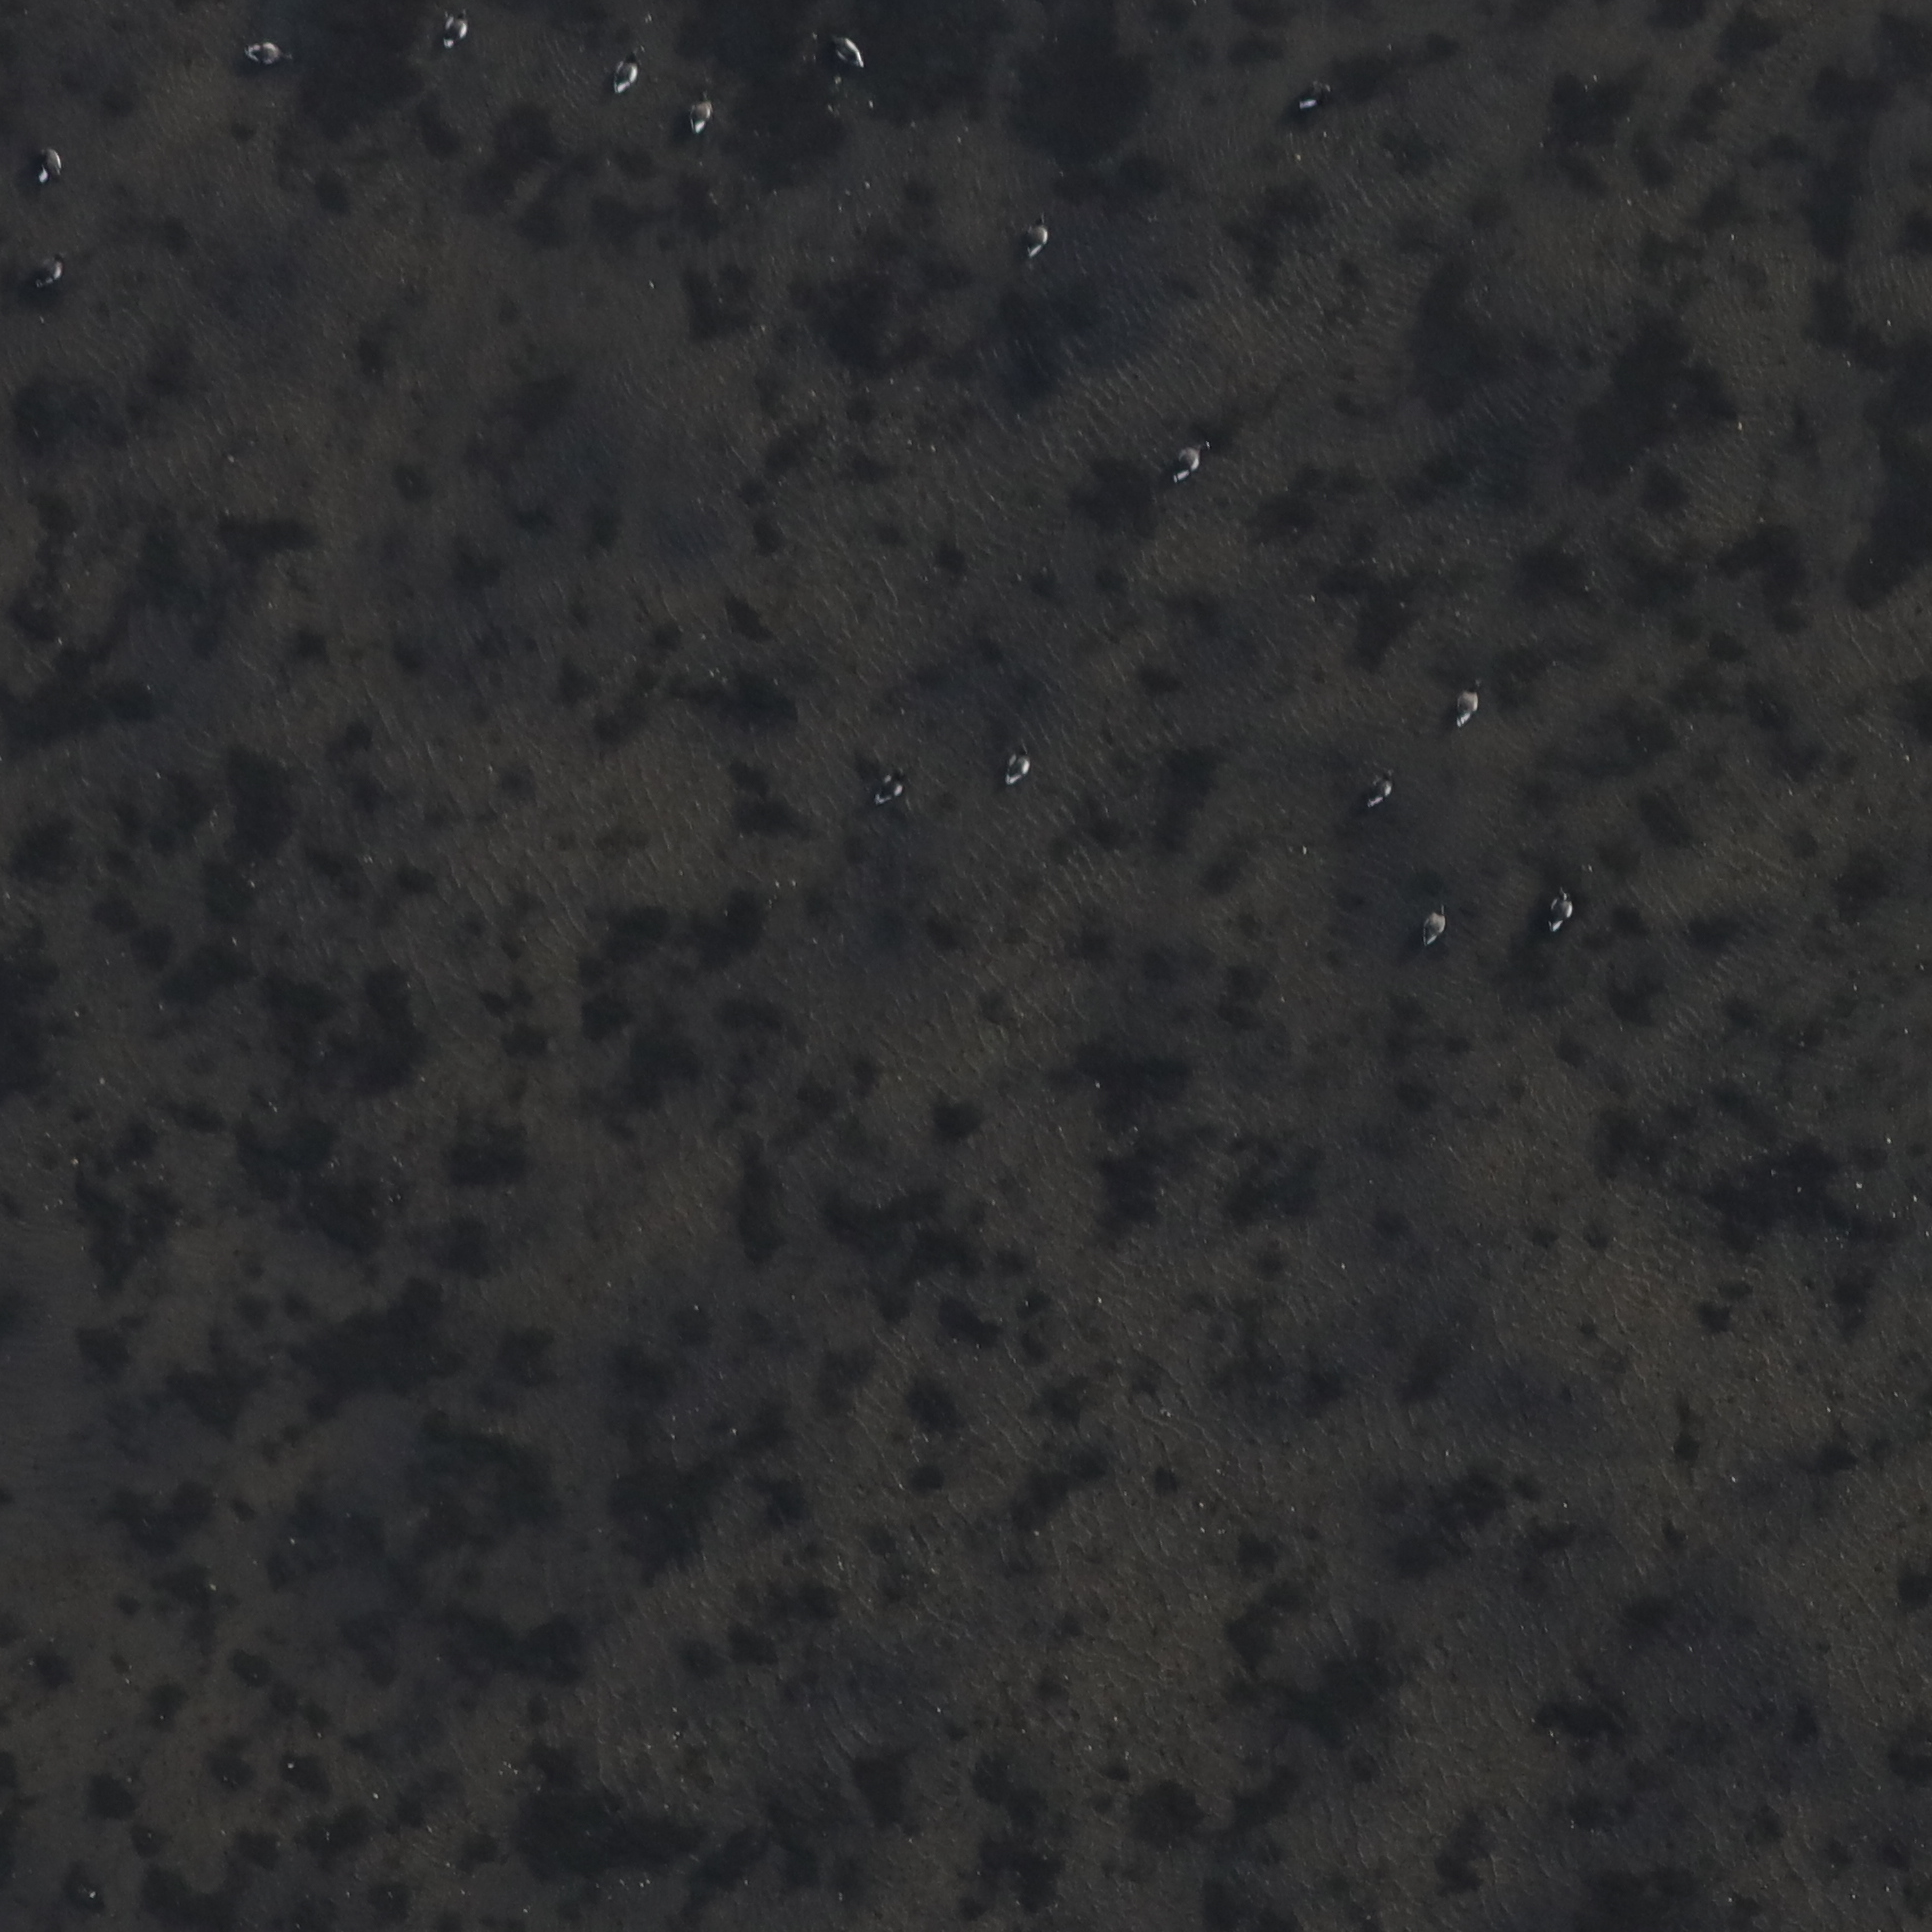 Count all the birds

16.